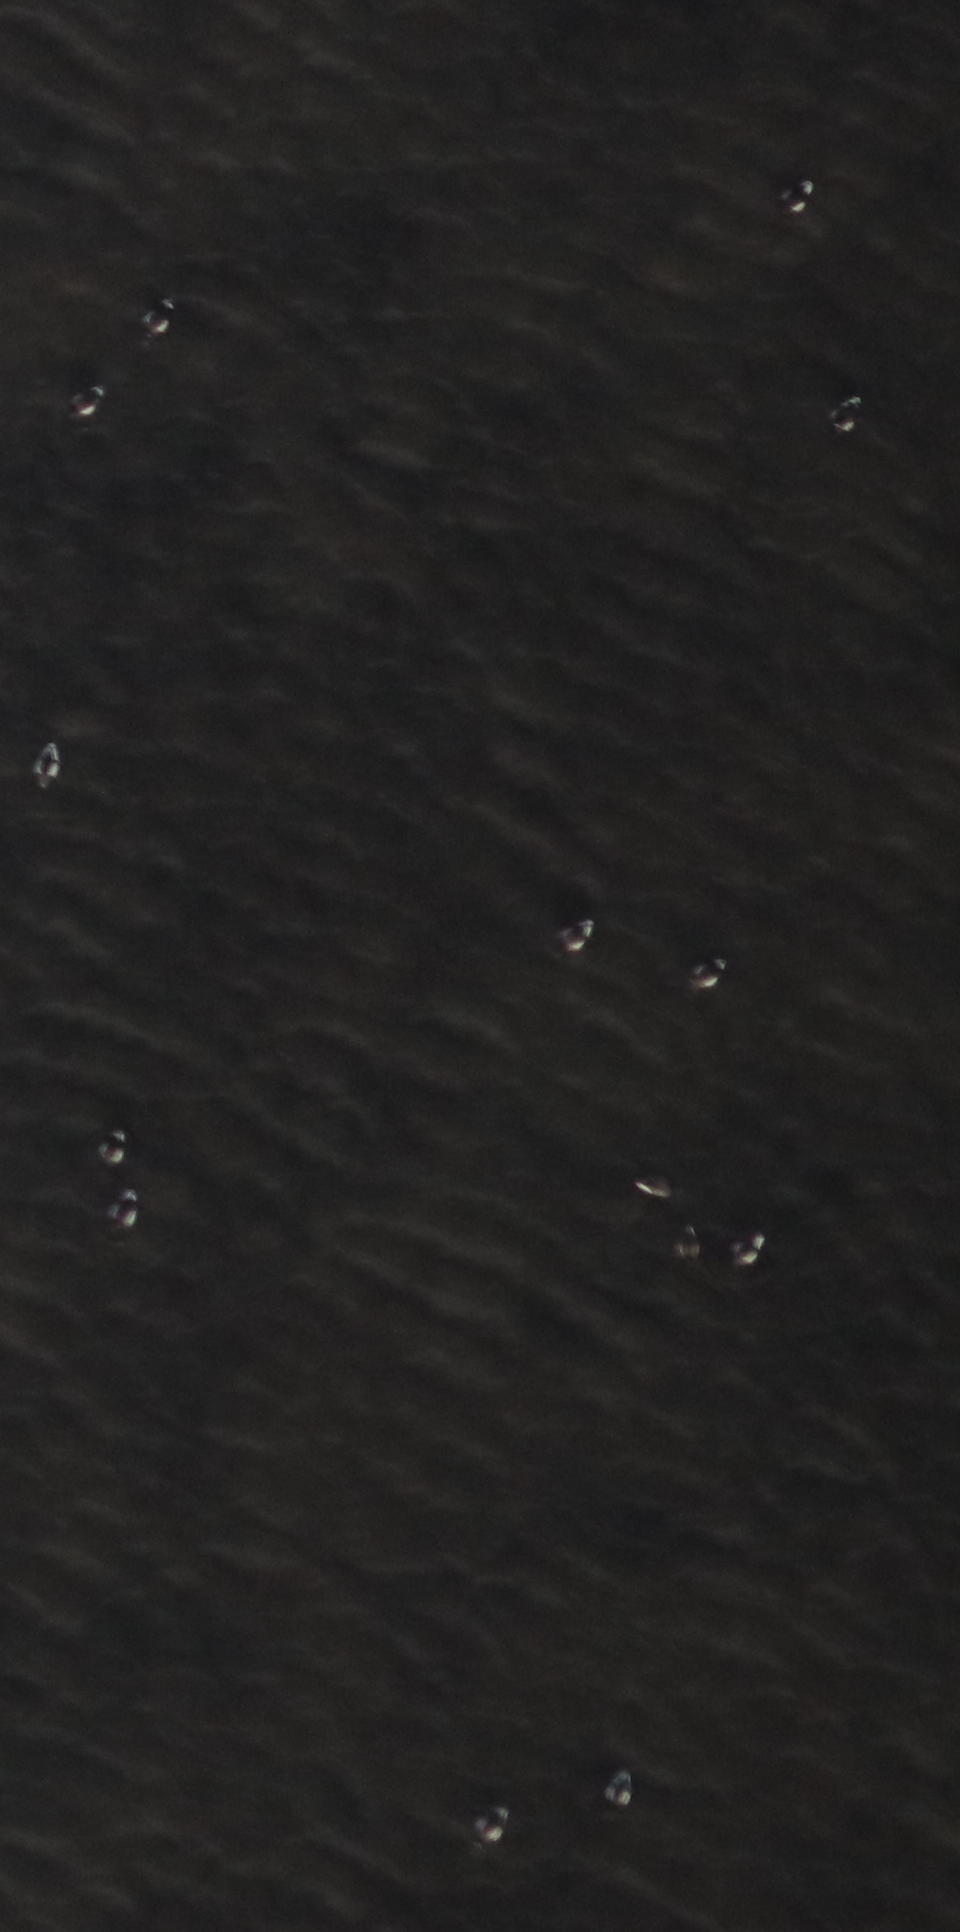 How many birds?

14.